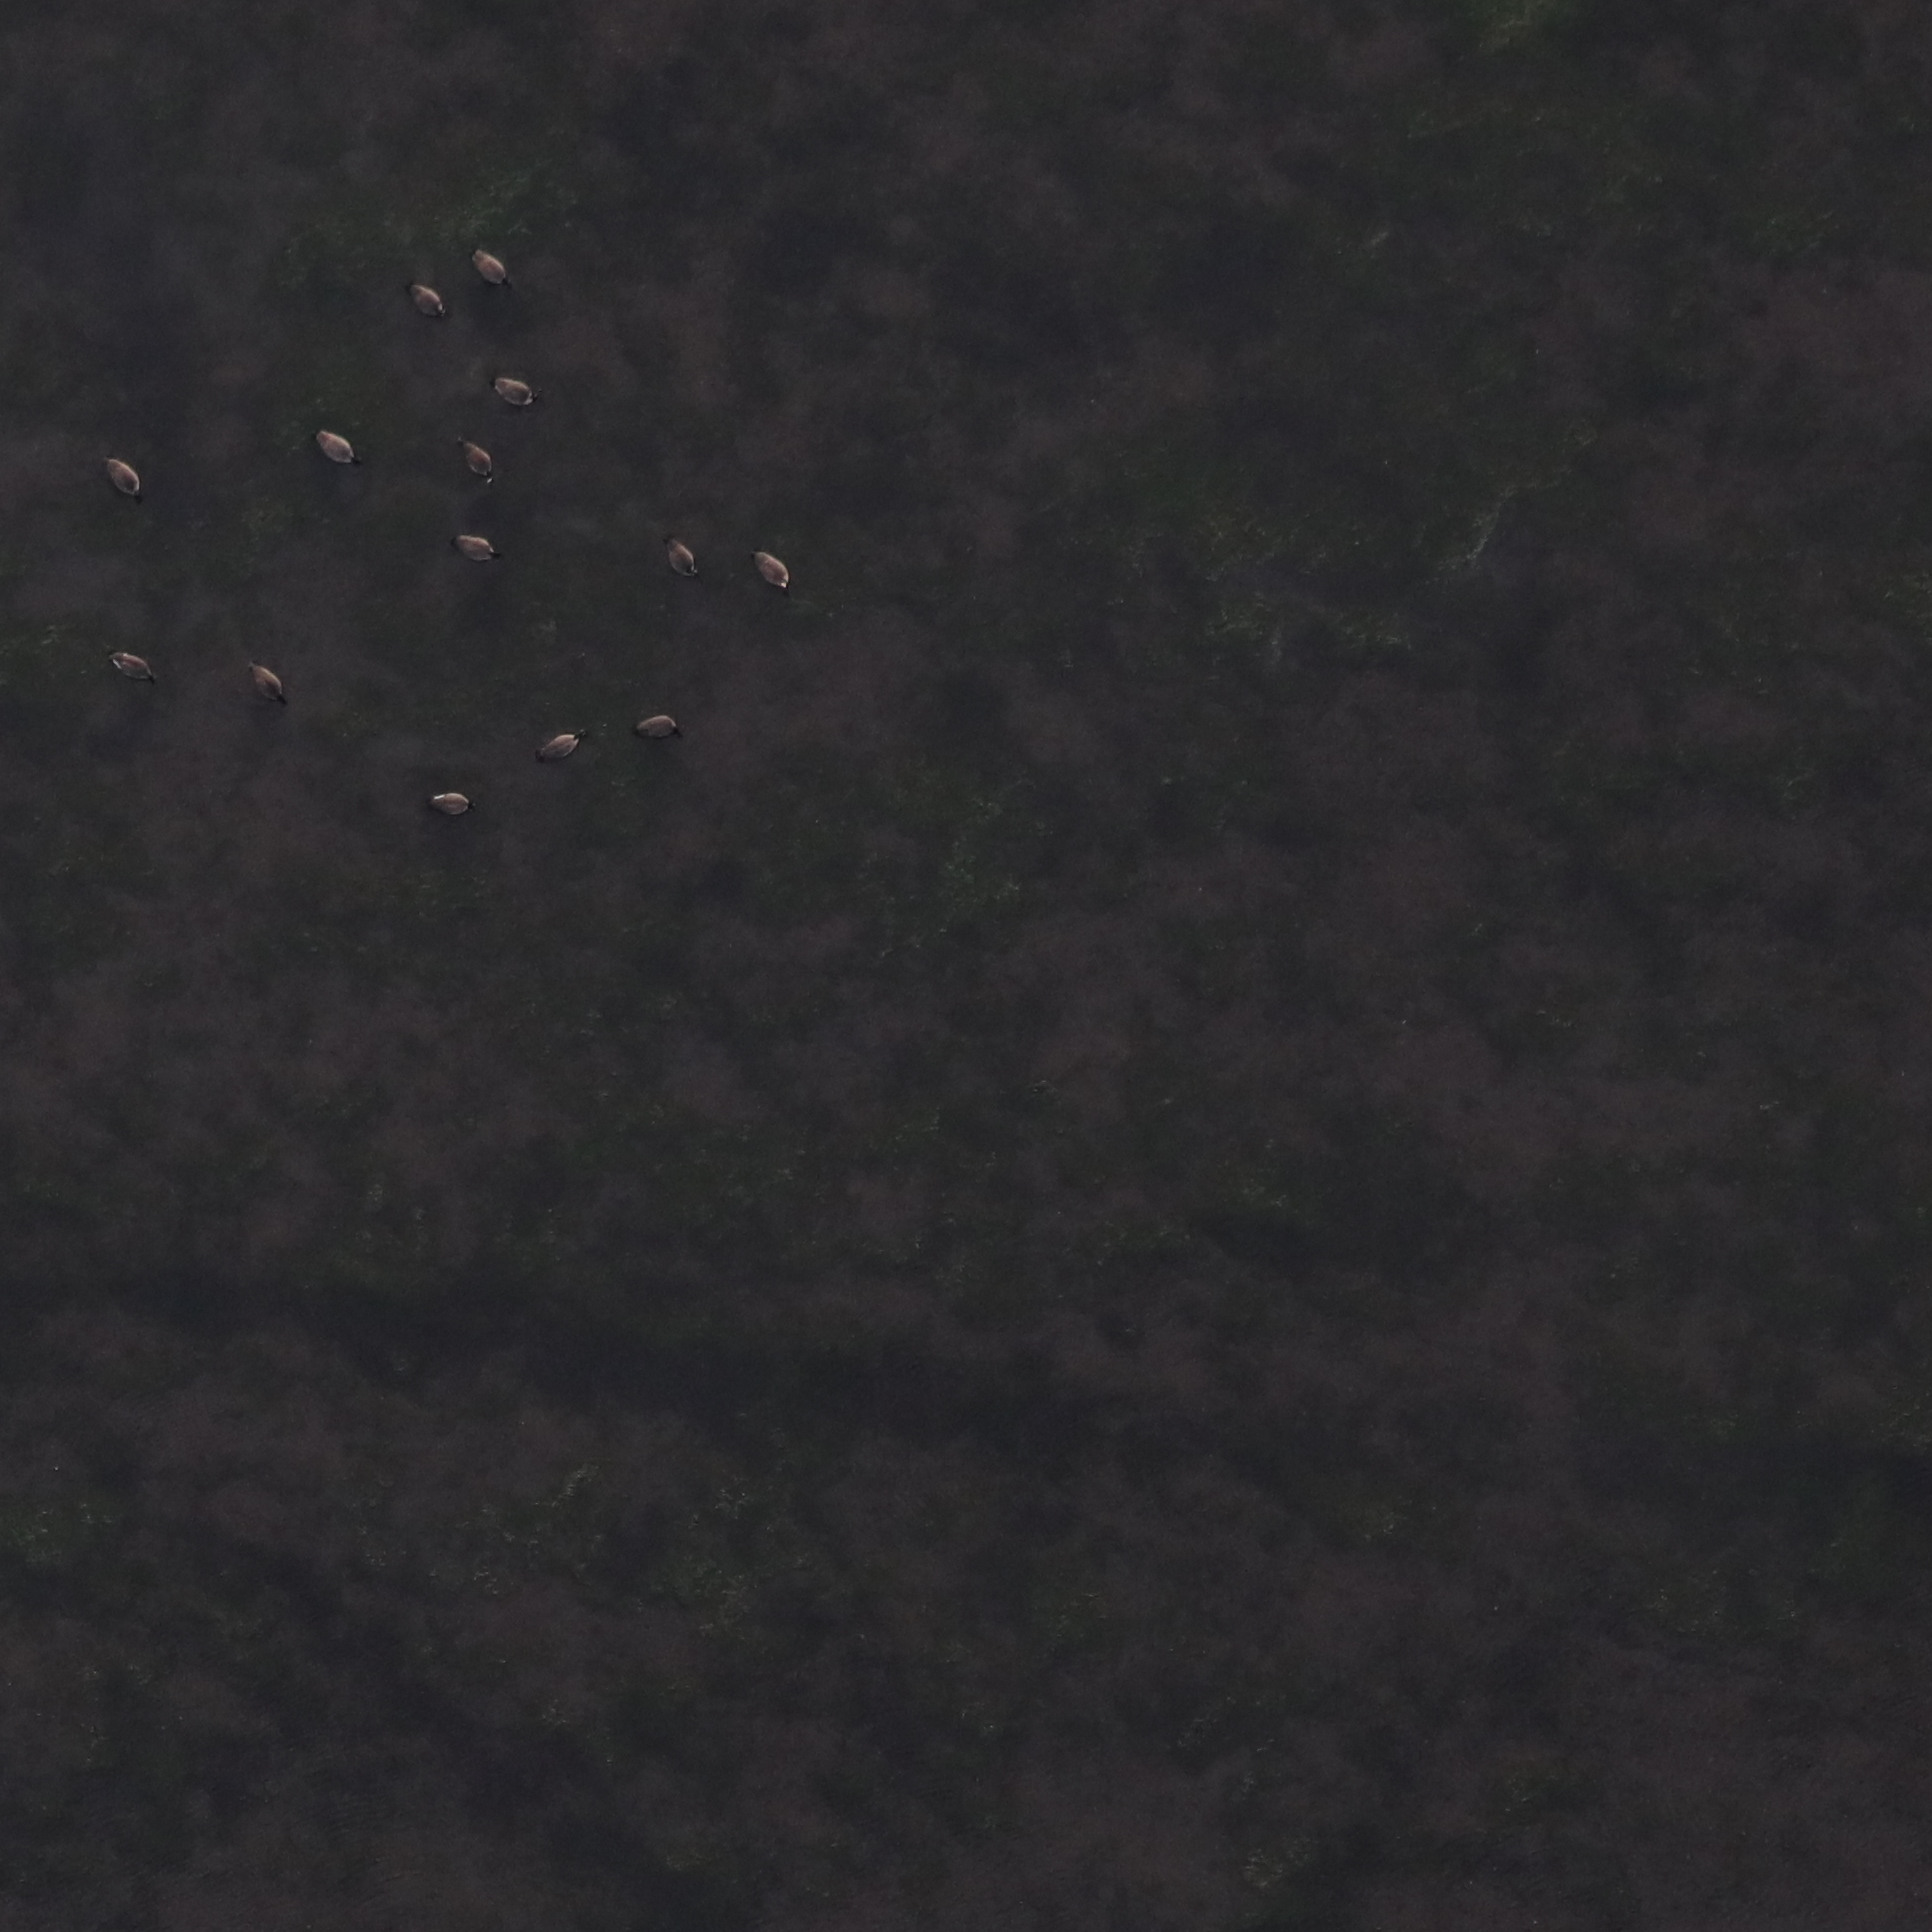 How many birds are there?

14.